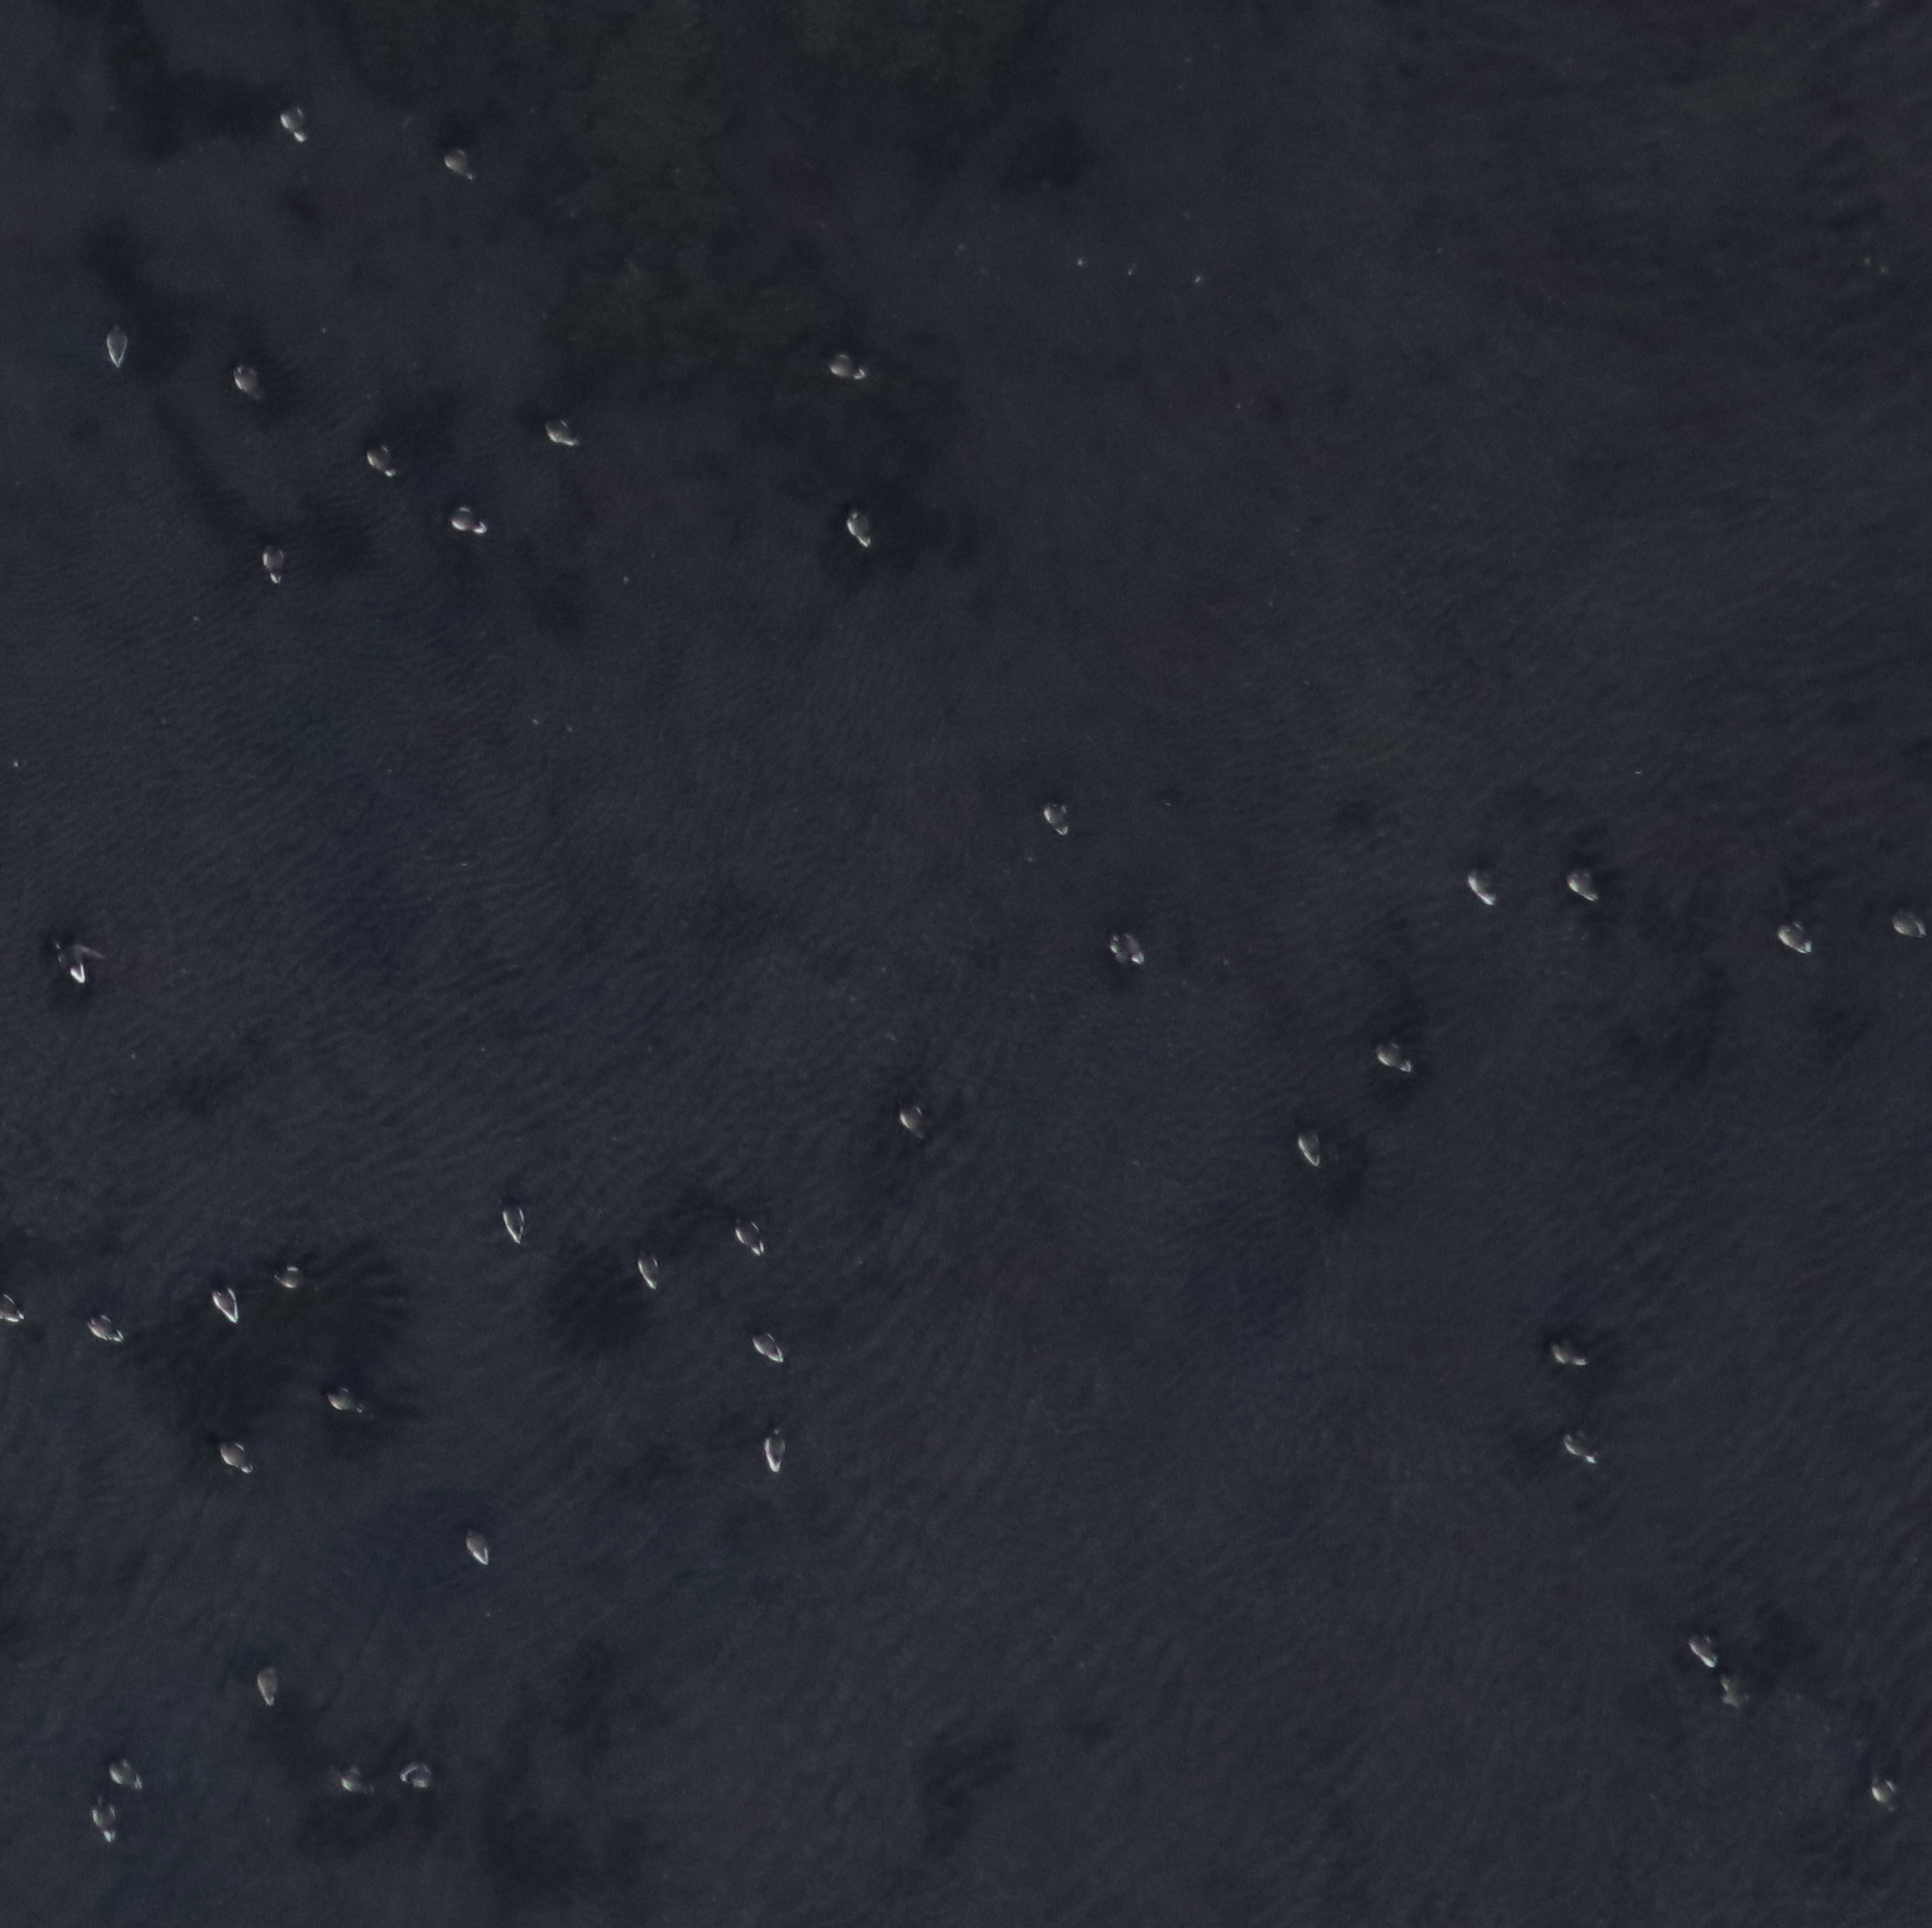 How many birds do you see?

42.